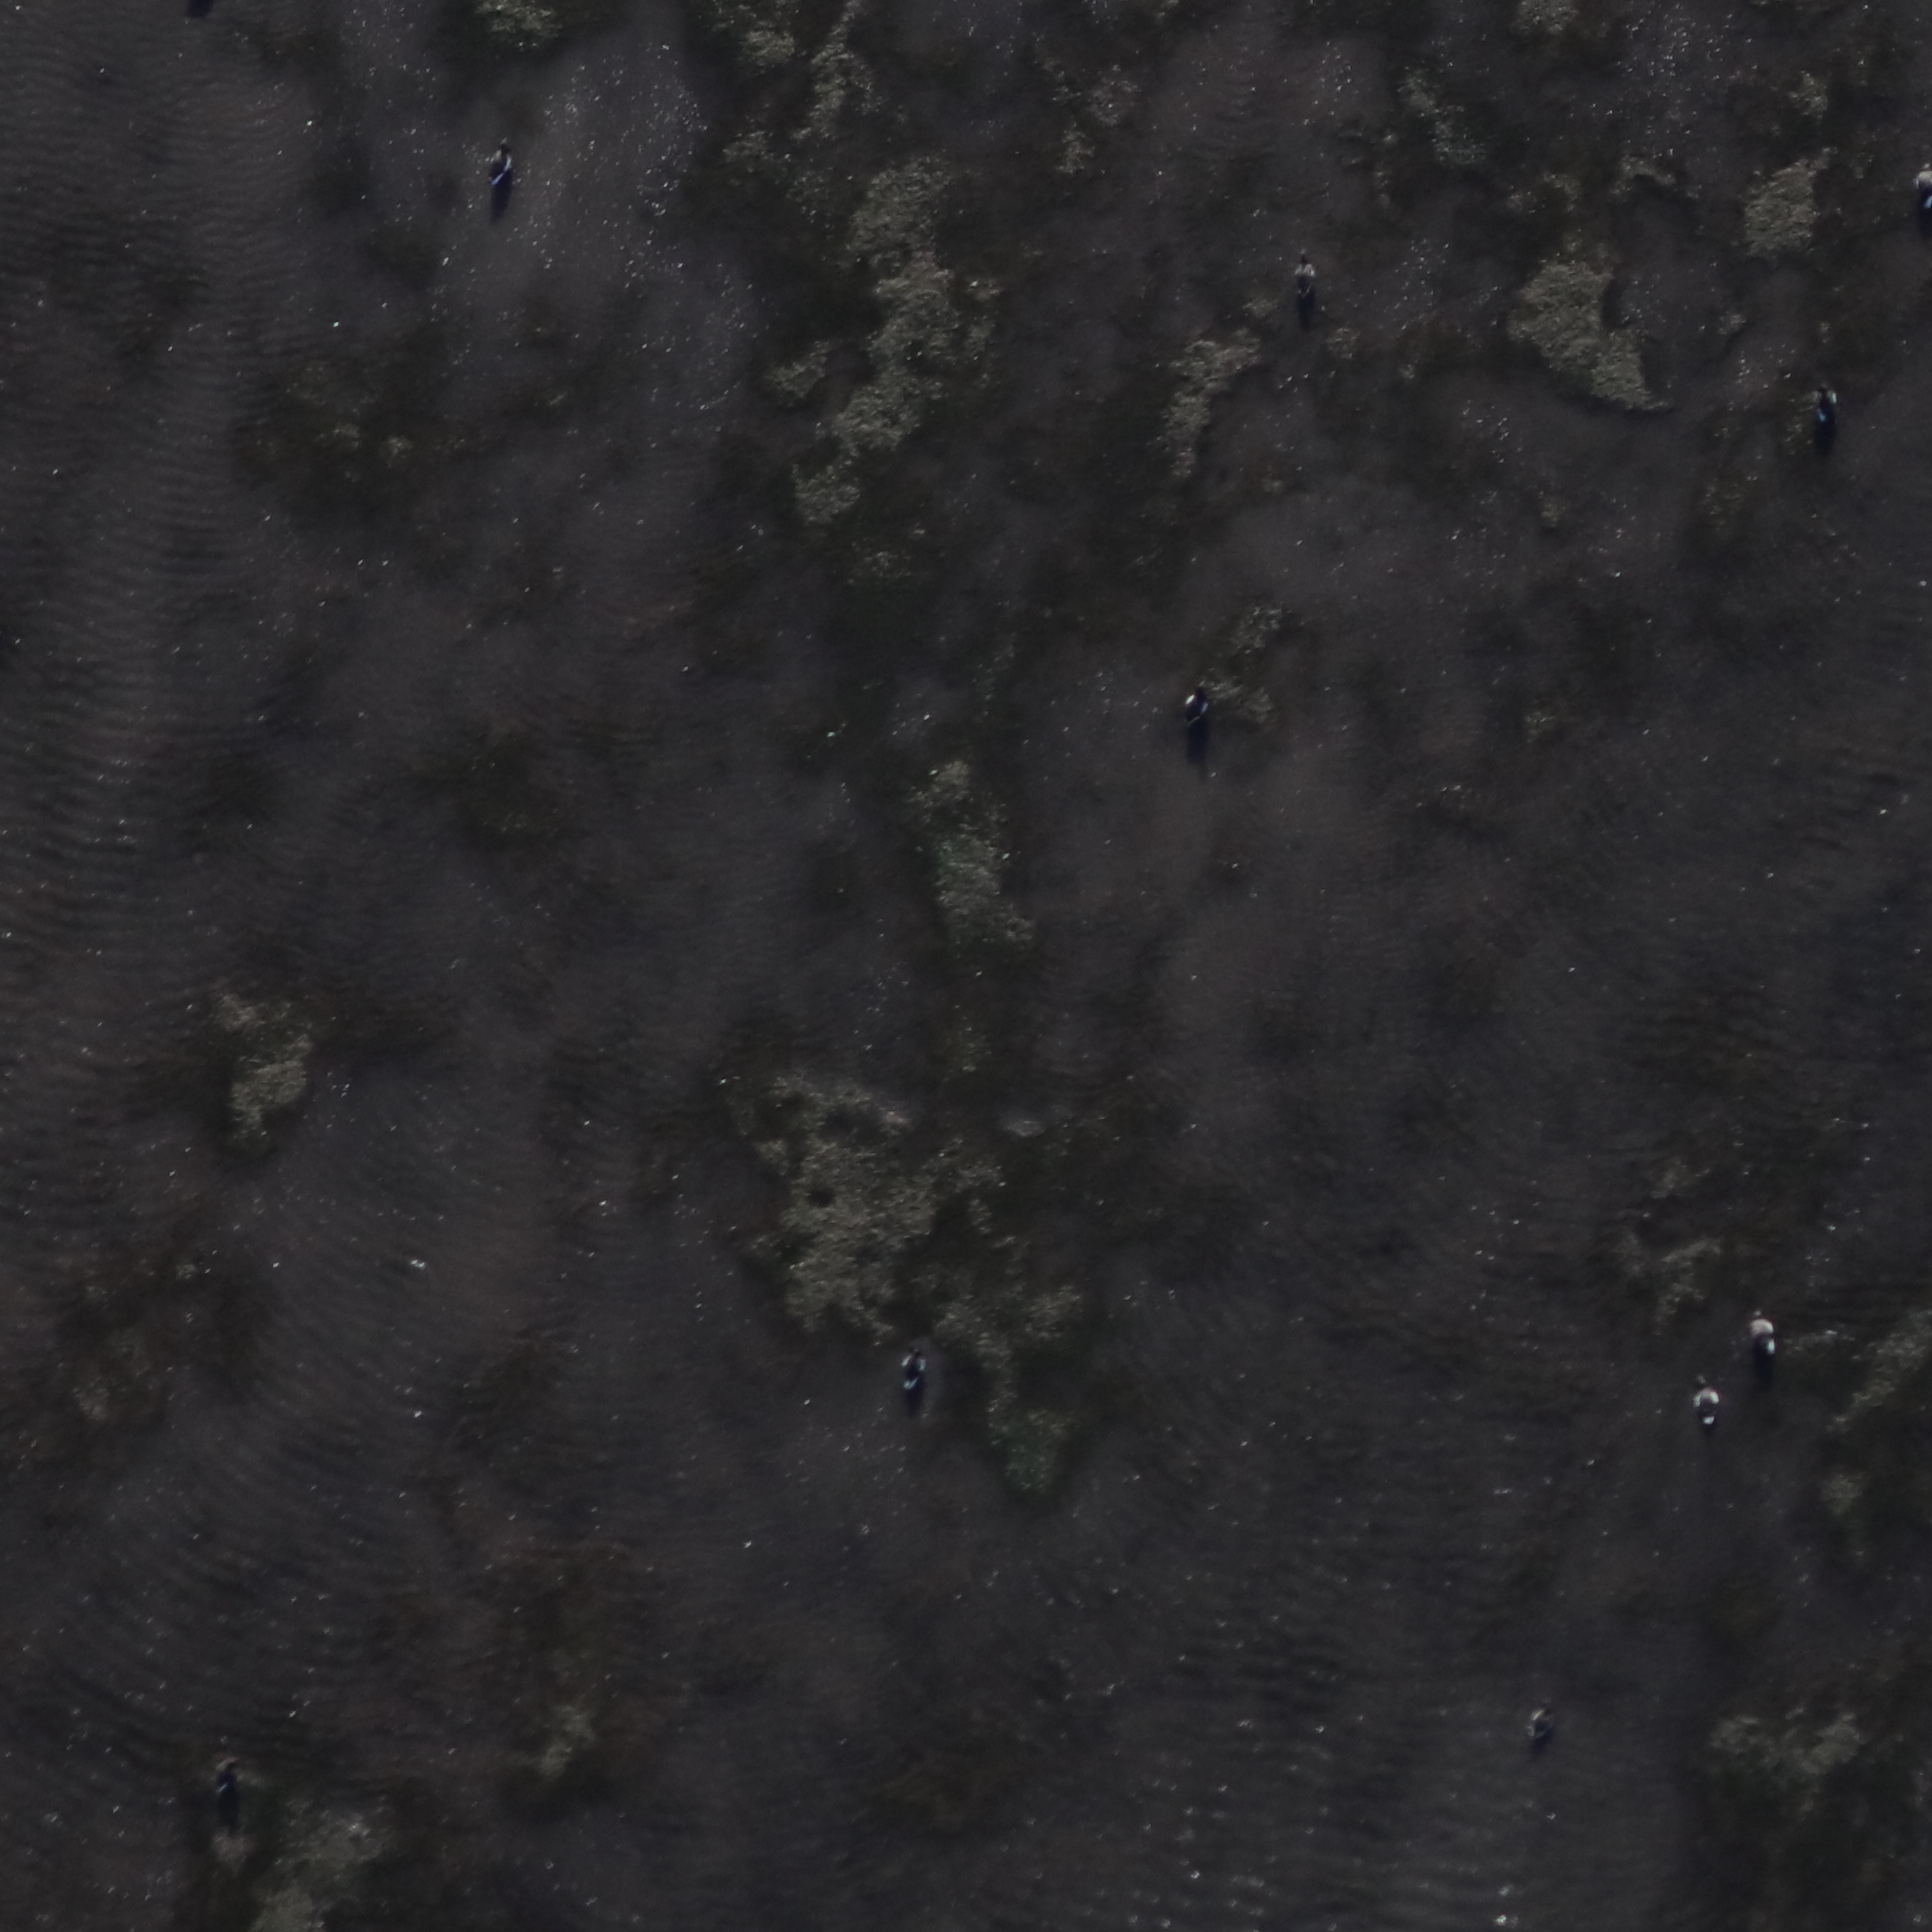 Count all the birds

10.